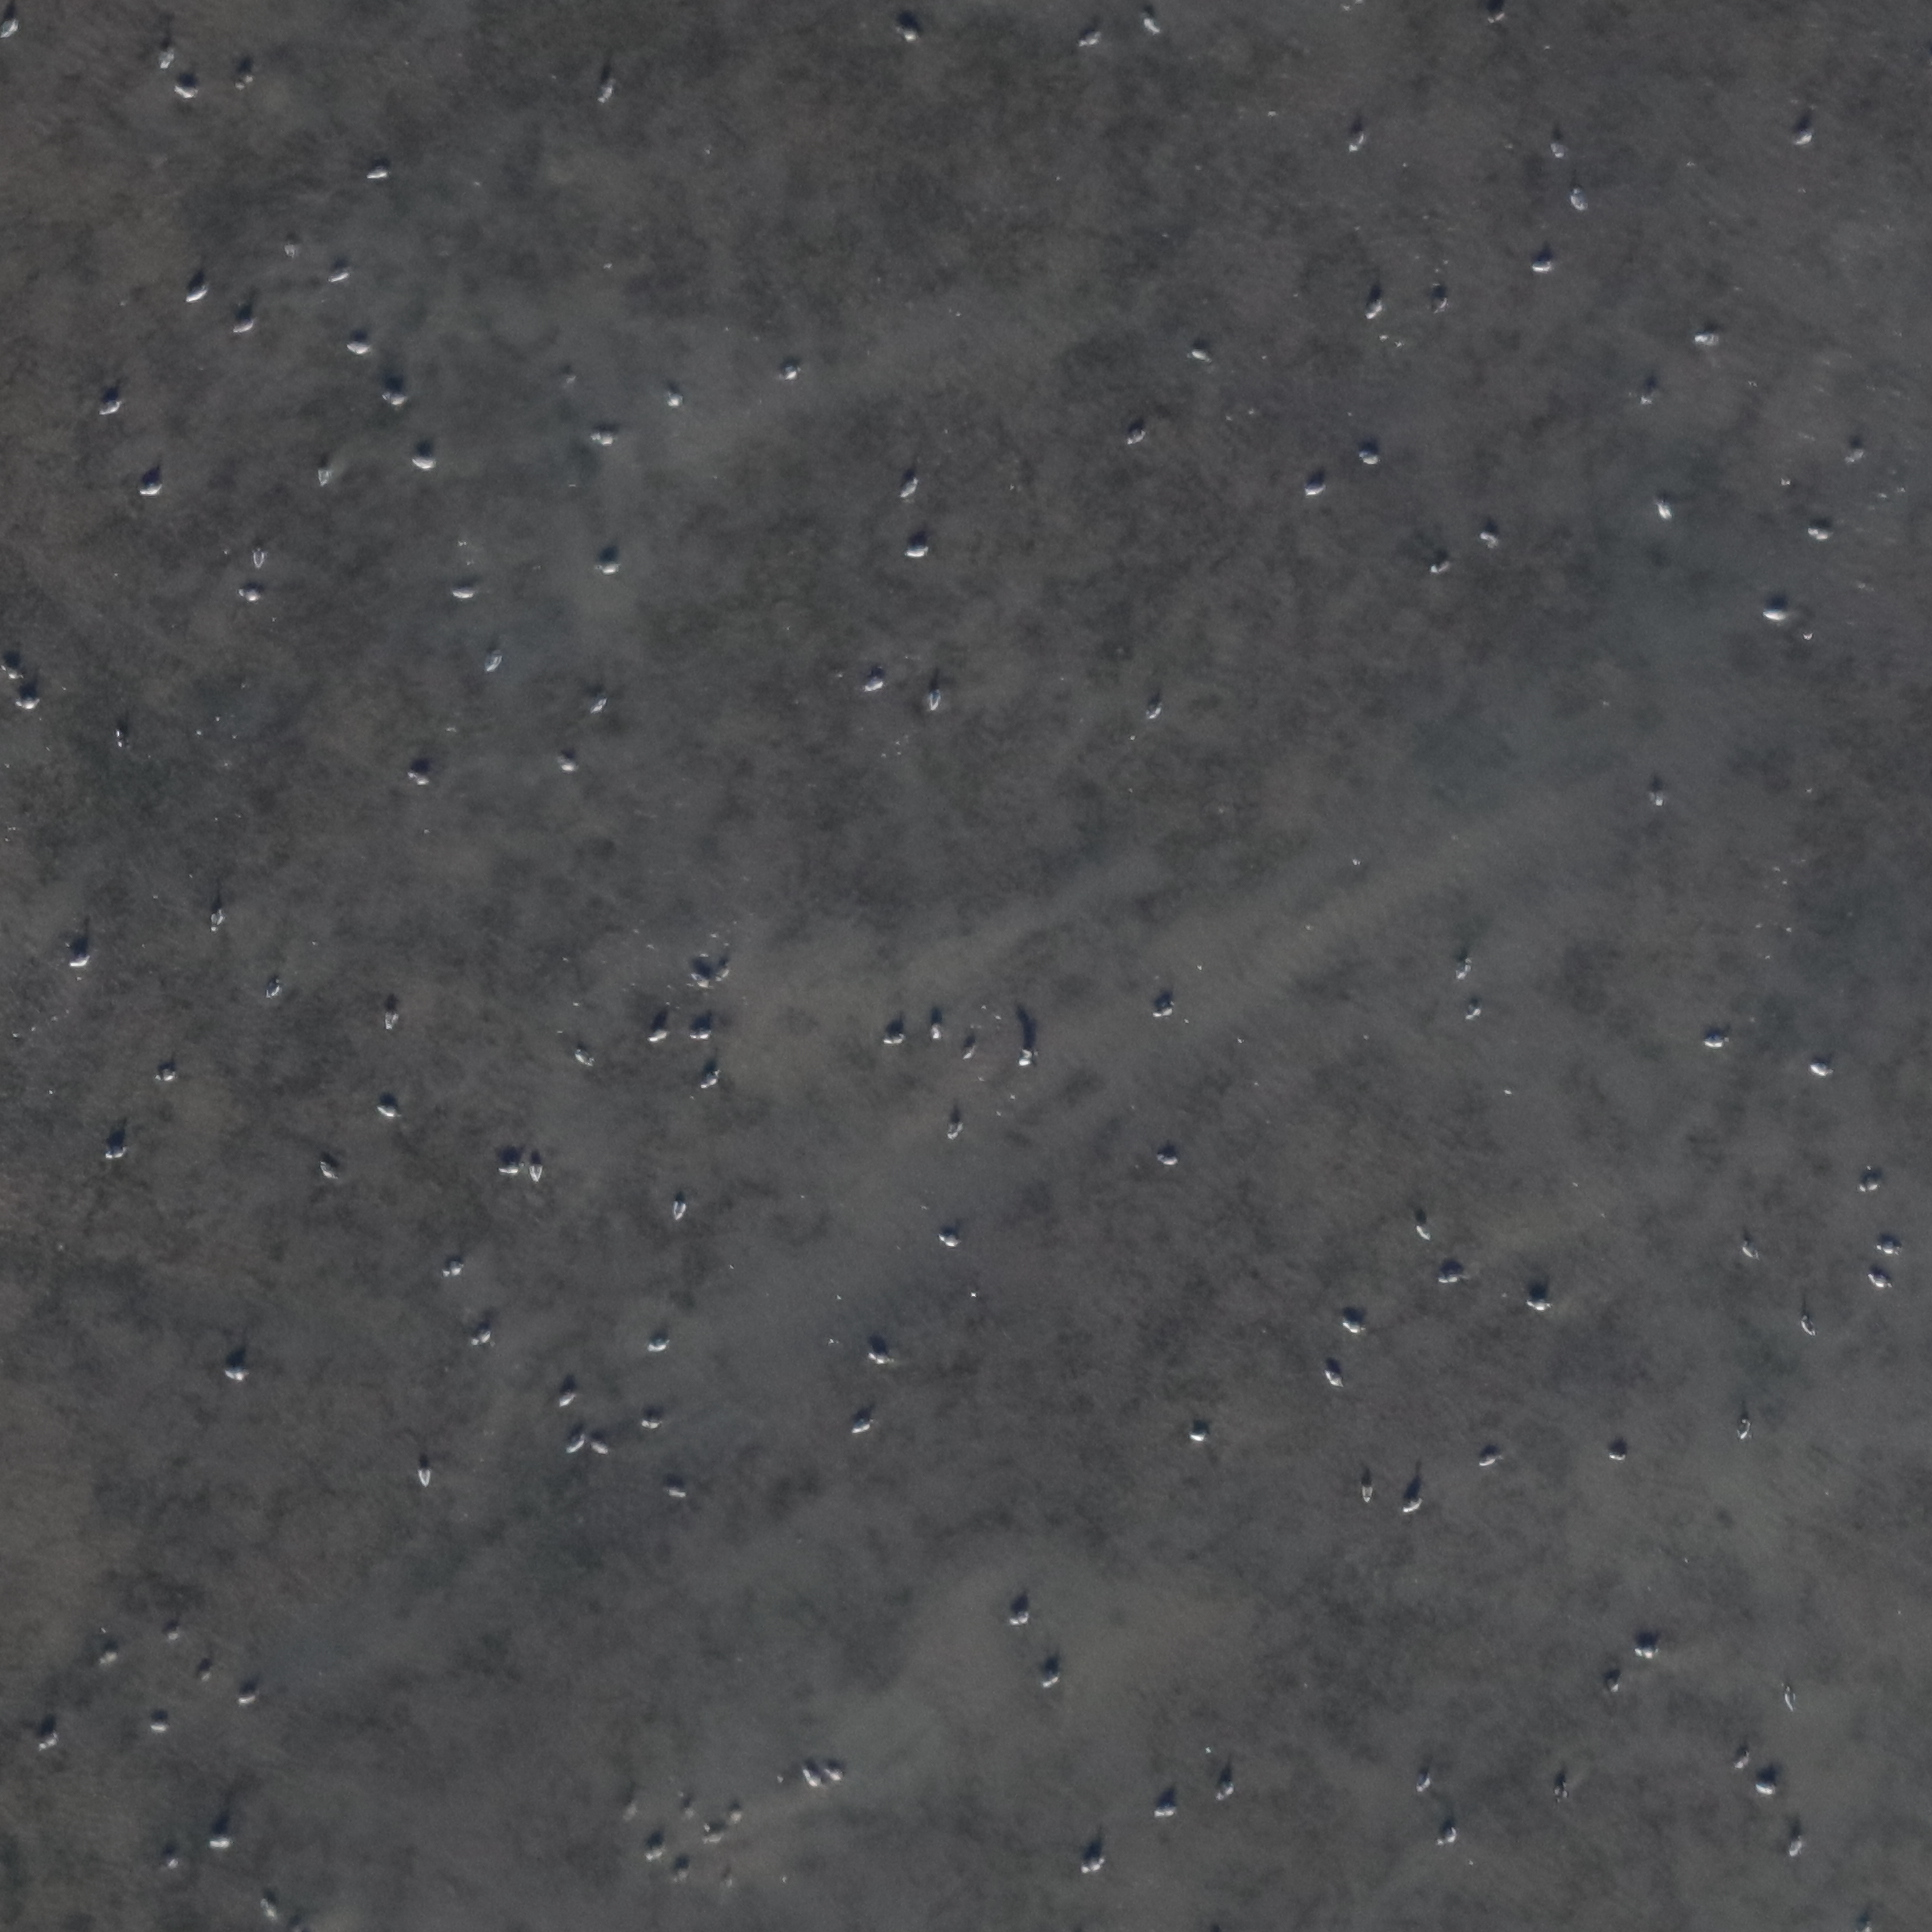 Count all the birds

150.